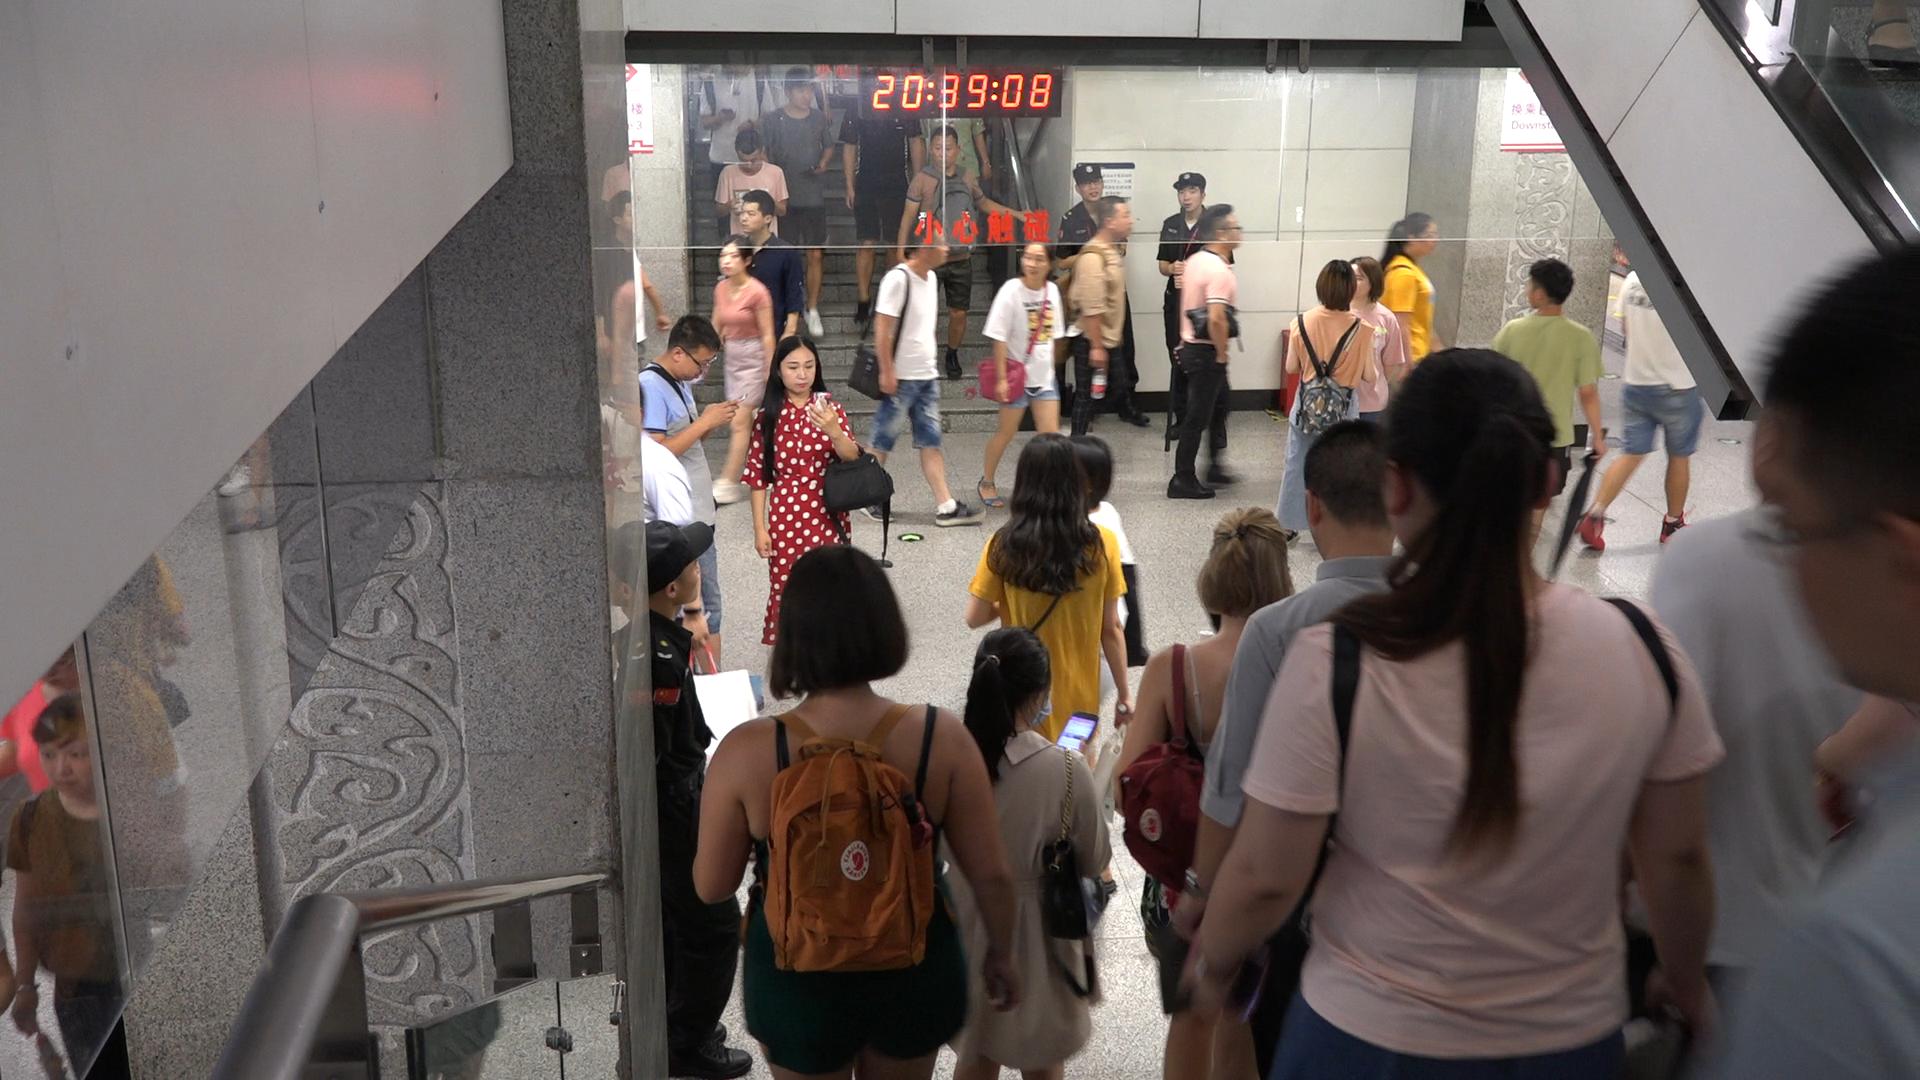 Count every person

29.